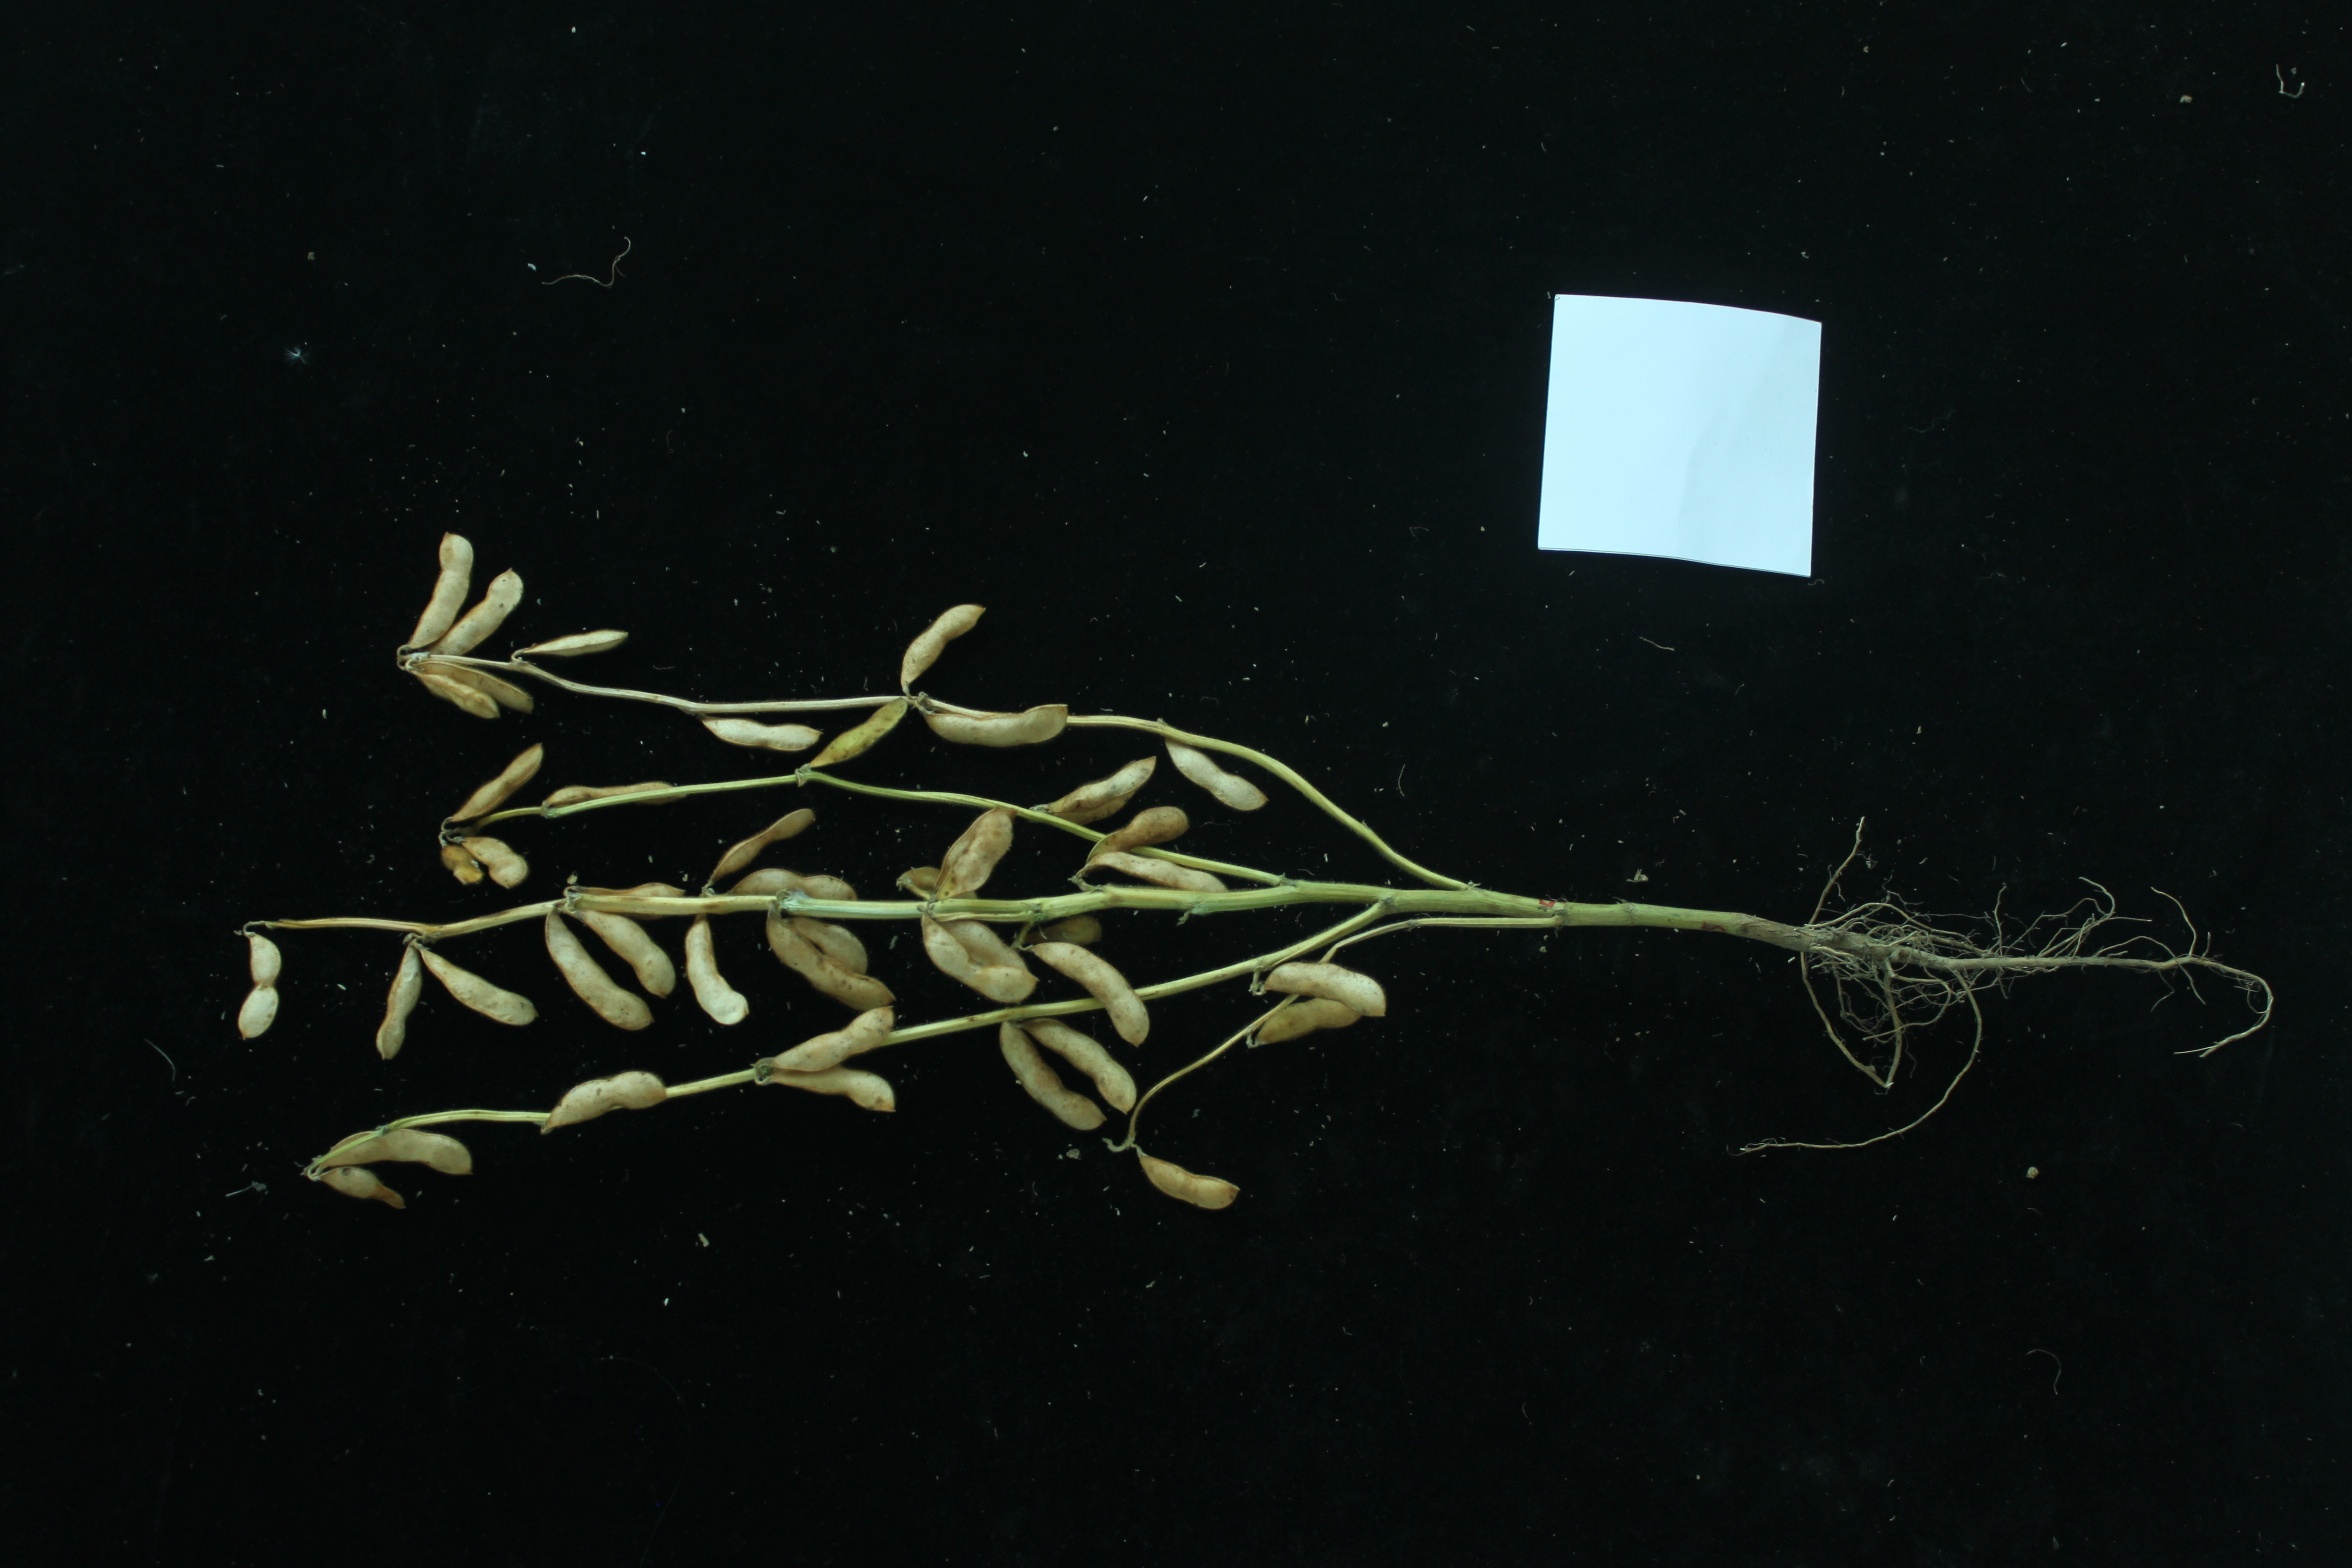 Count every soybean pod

41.